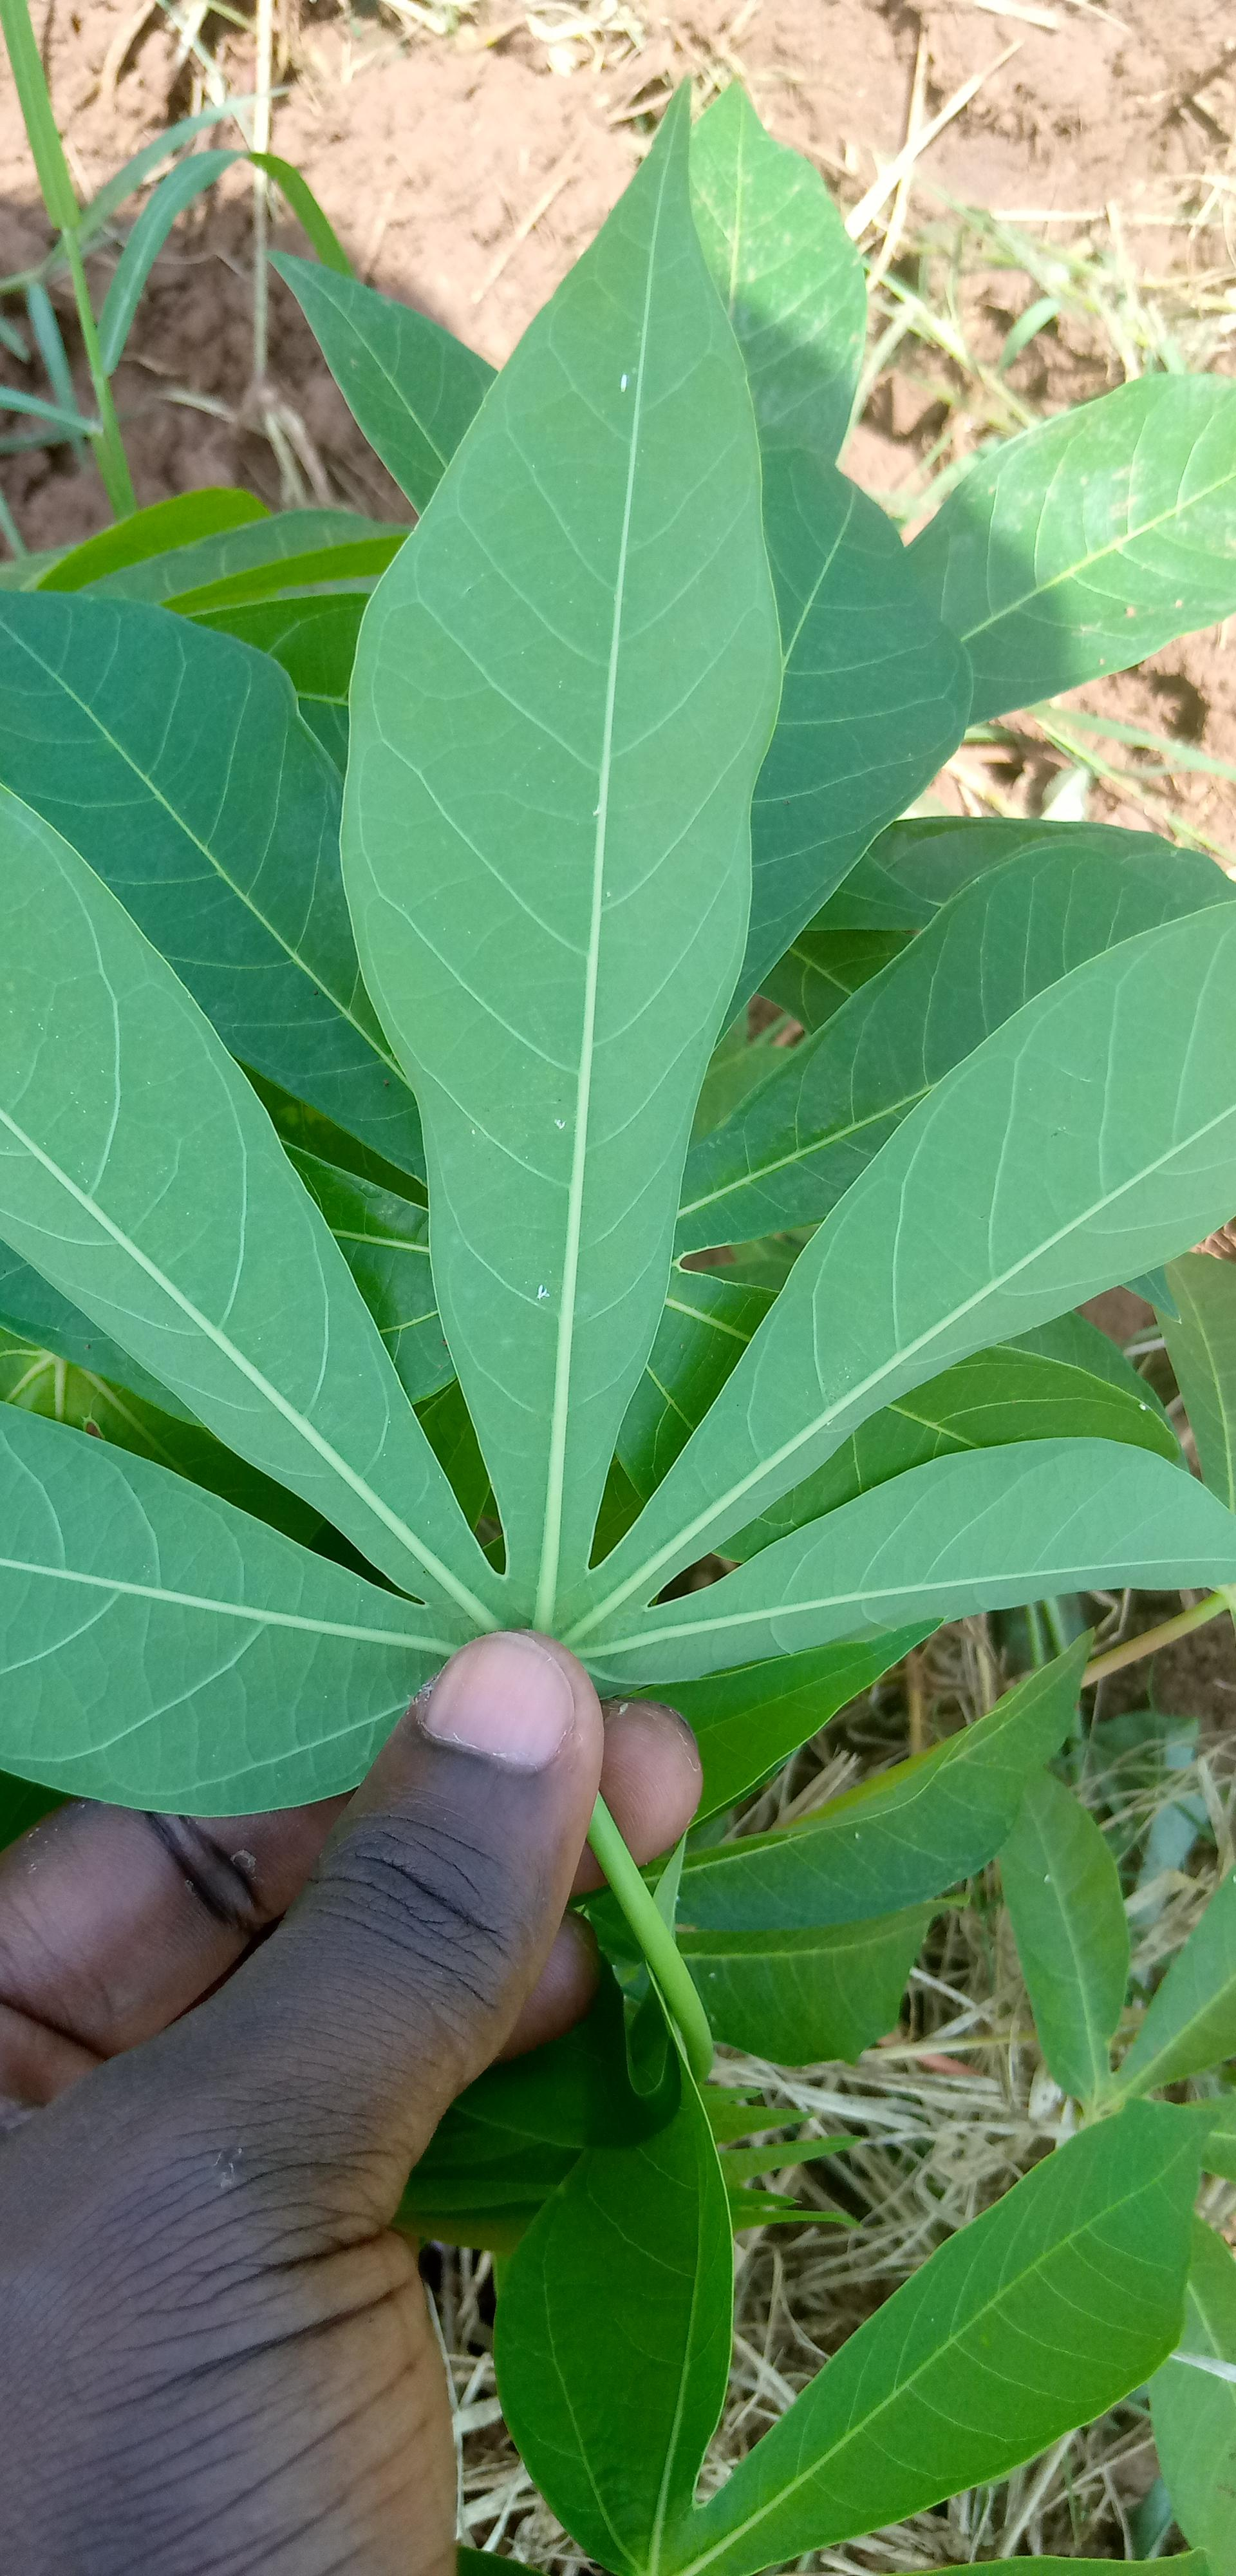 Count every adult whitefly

6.